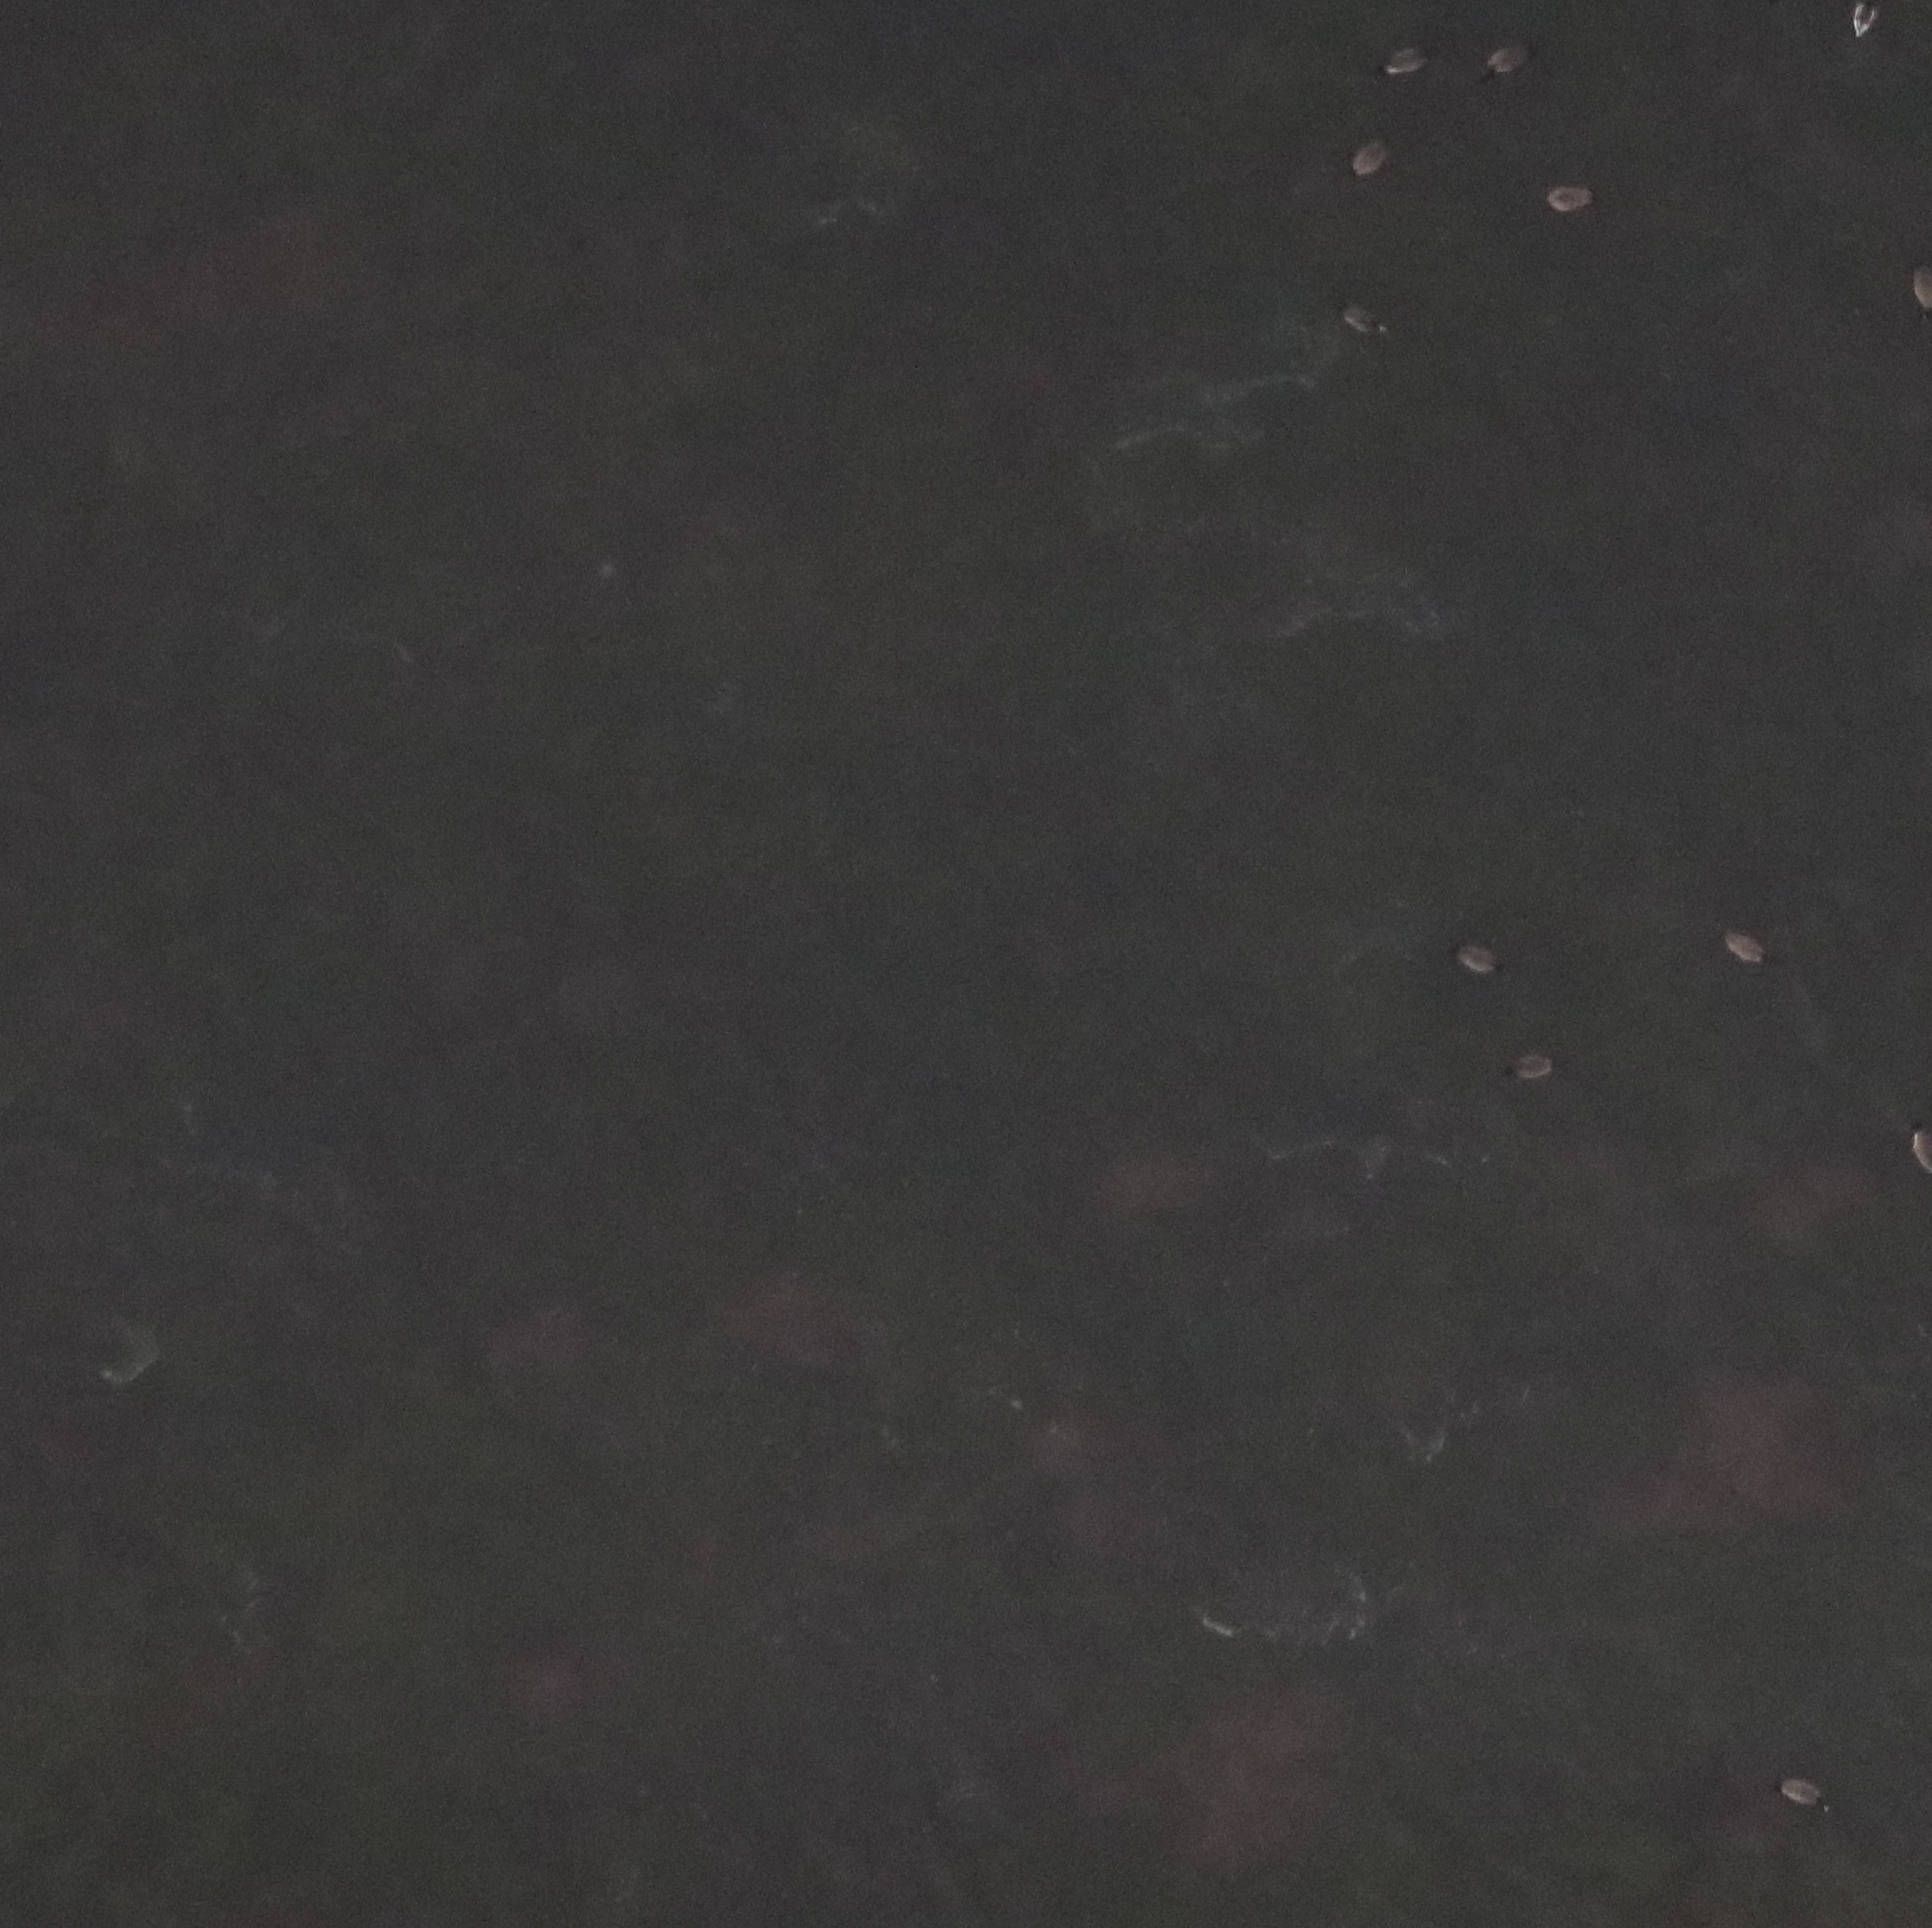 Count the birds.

12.